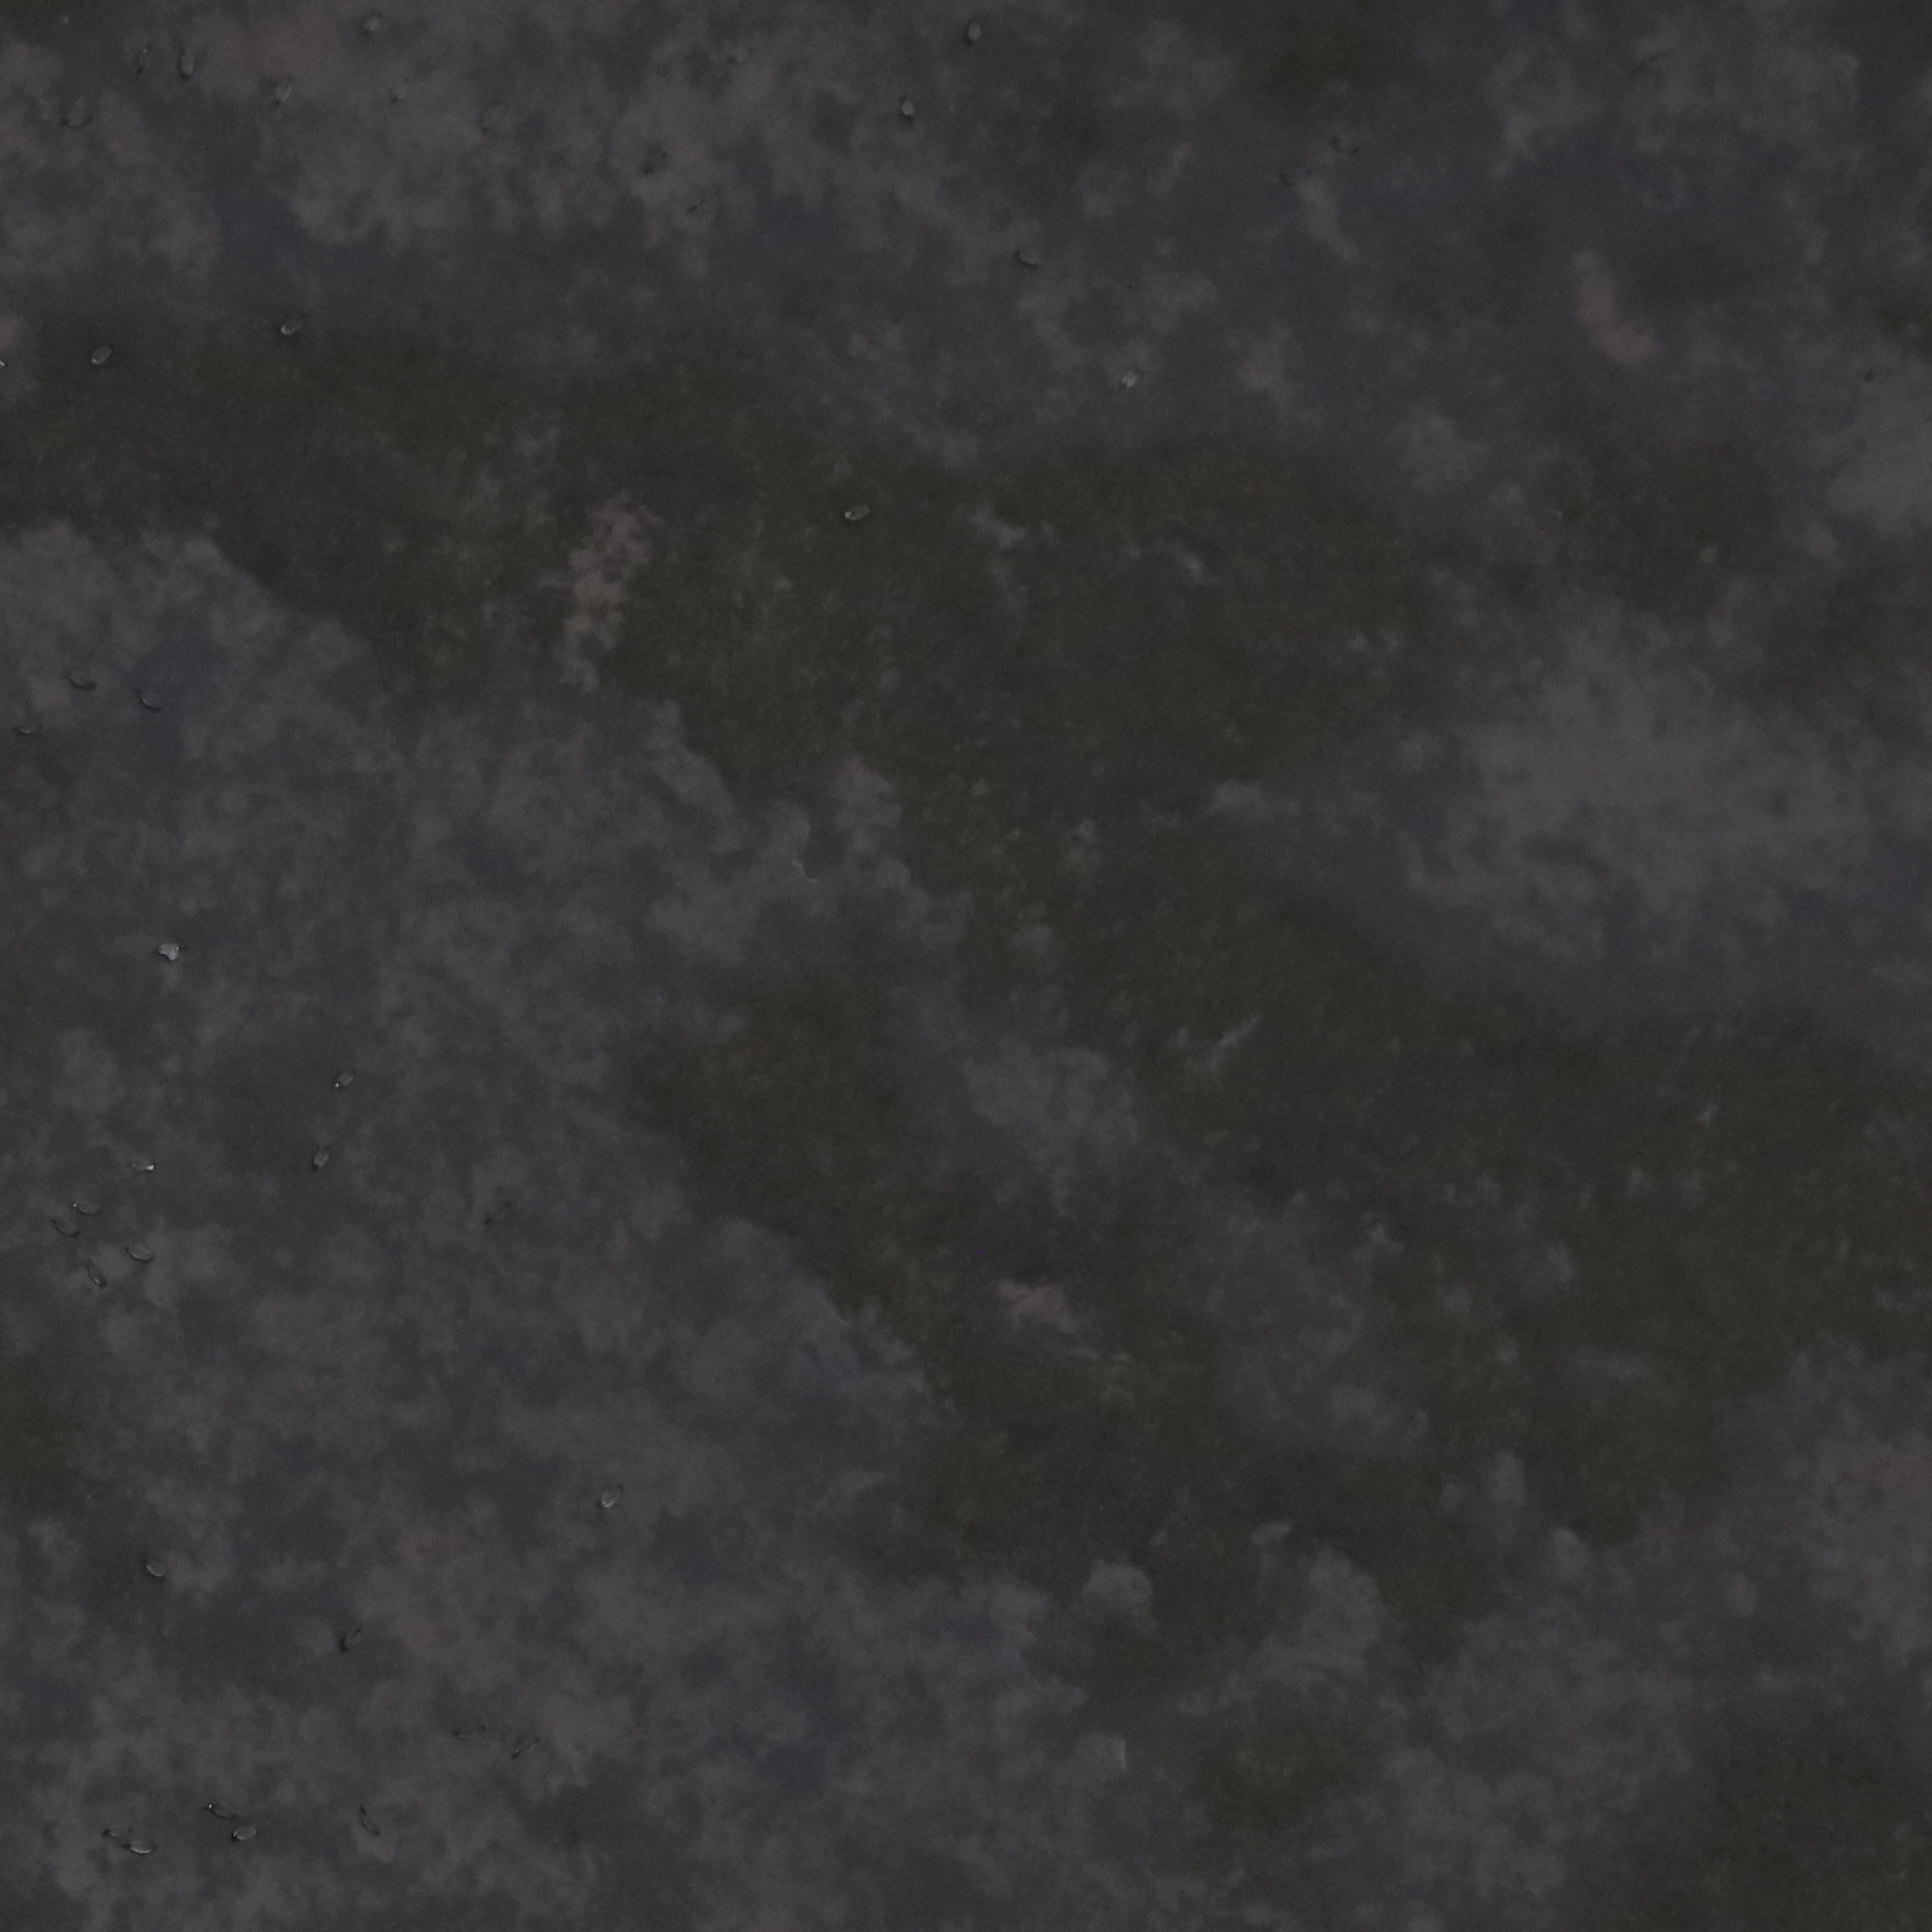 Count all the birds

40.